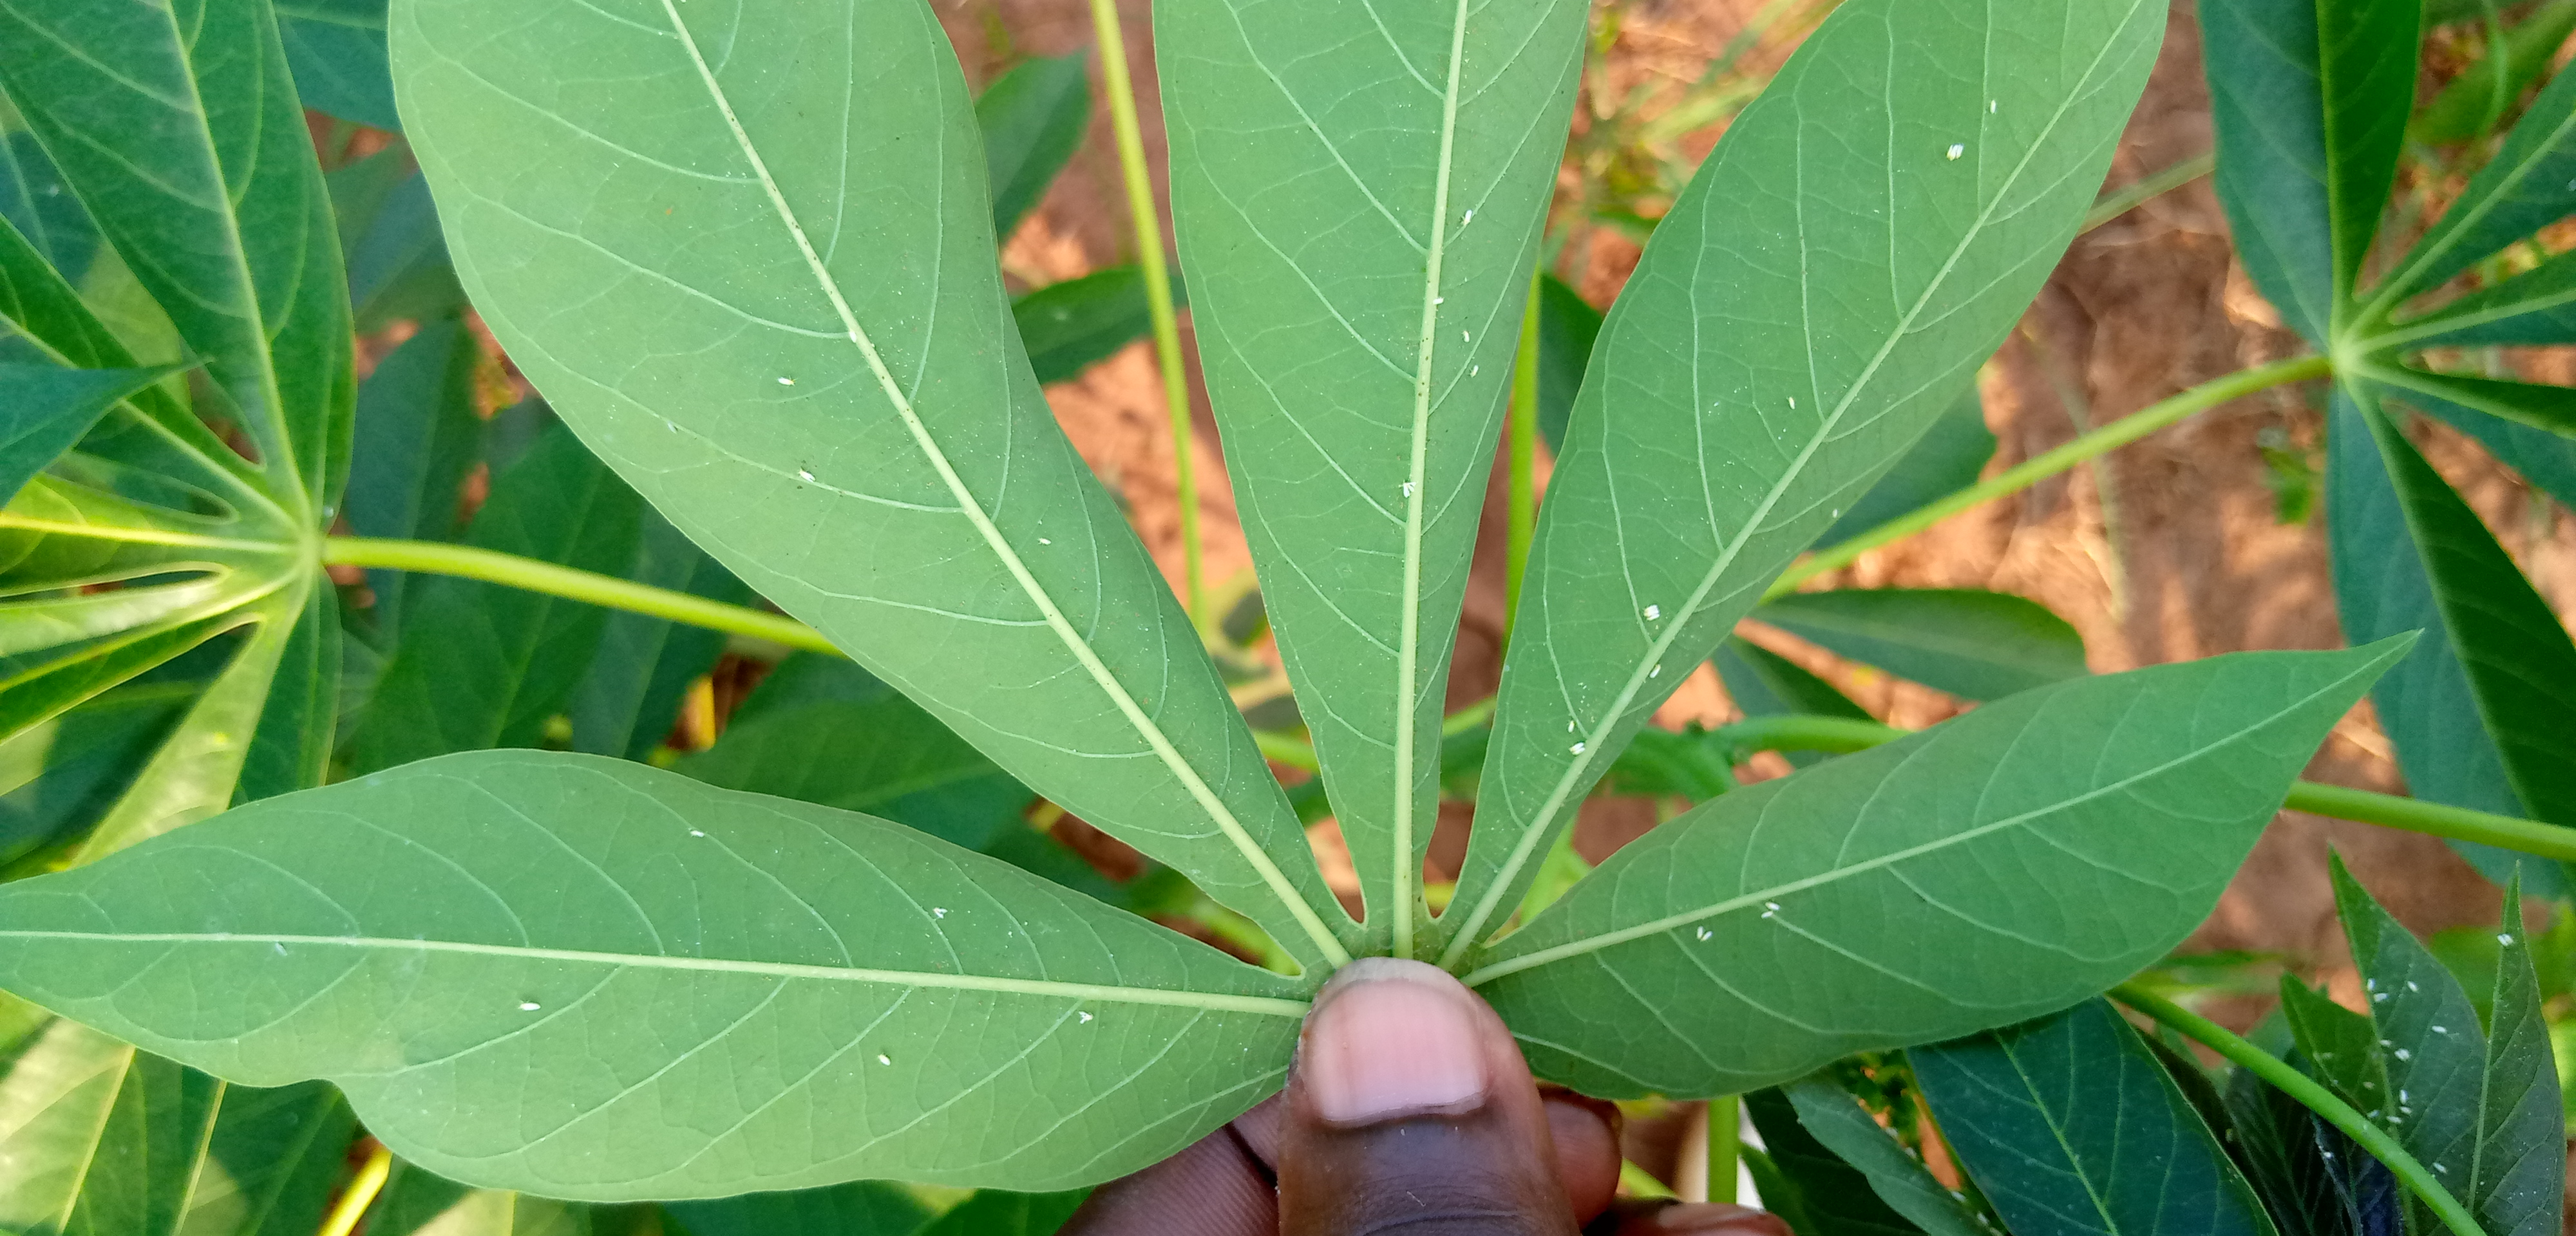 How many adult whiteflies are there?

43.